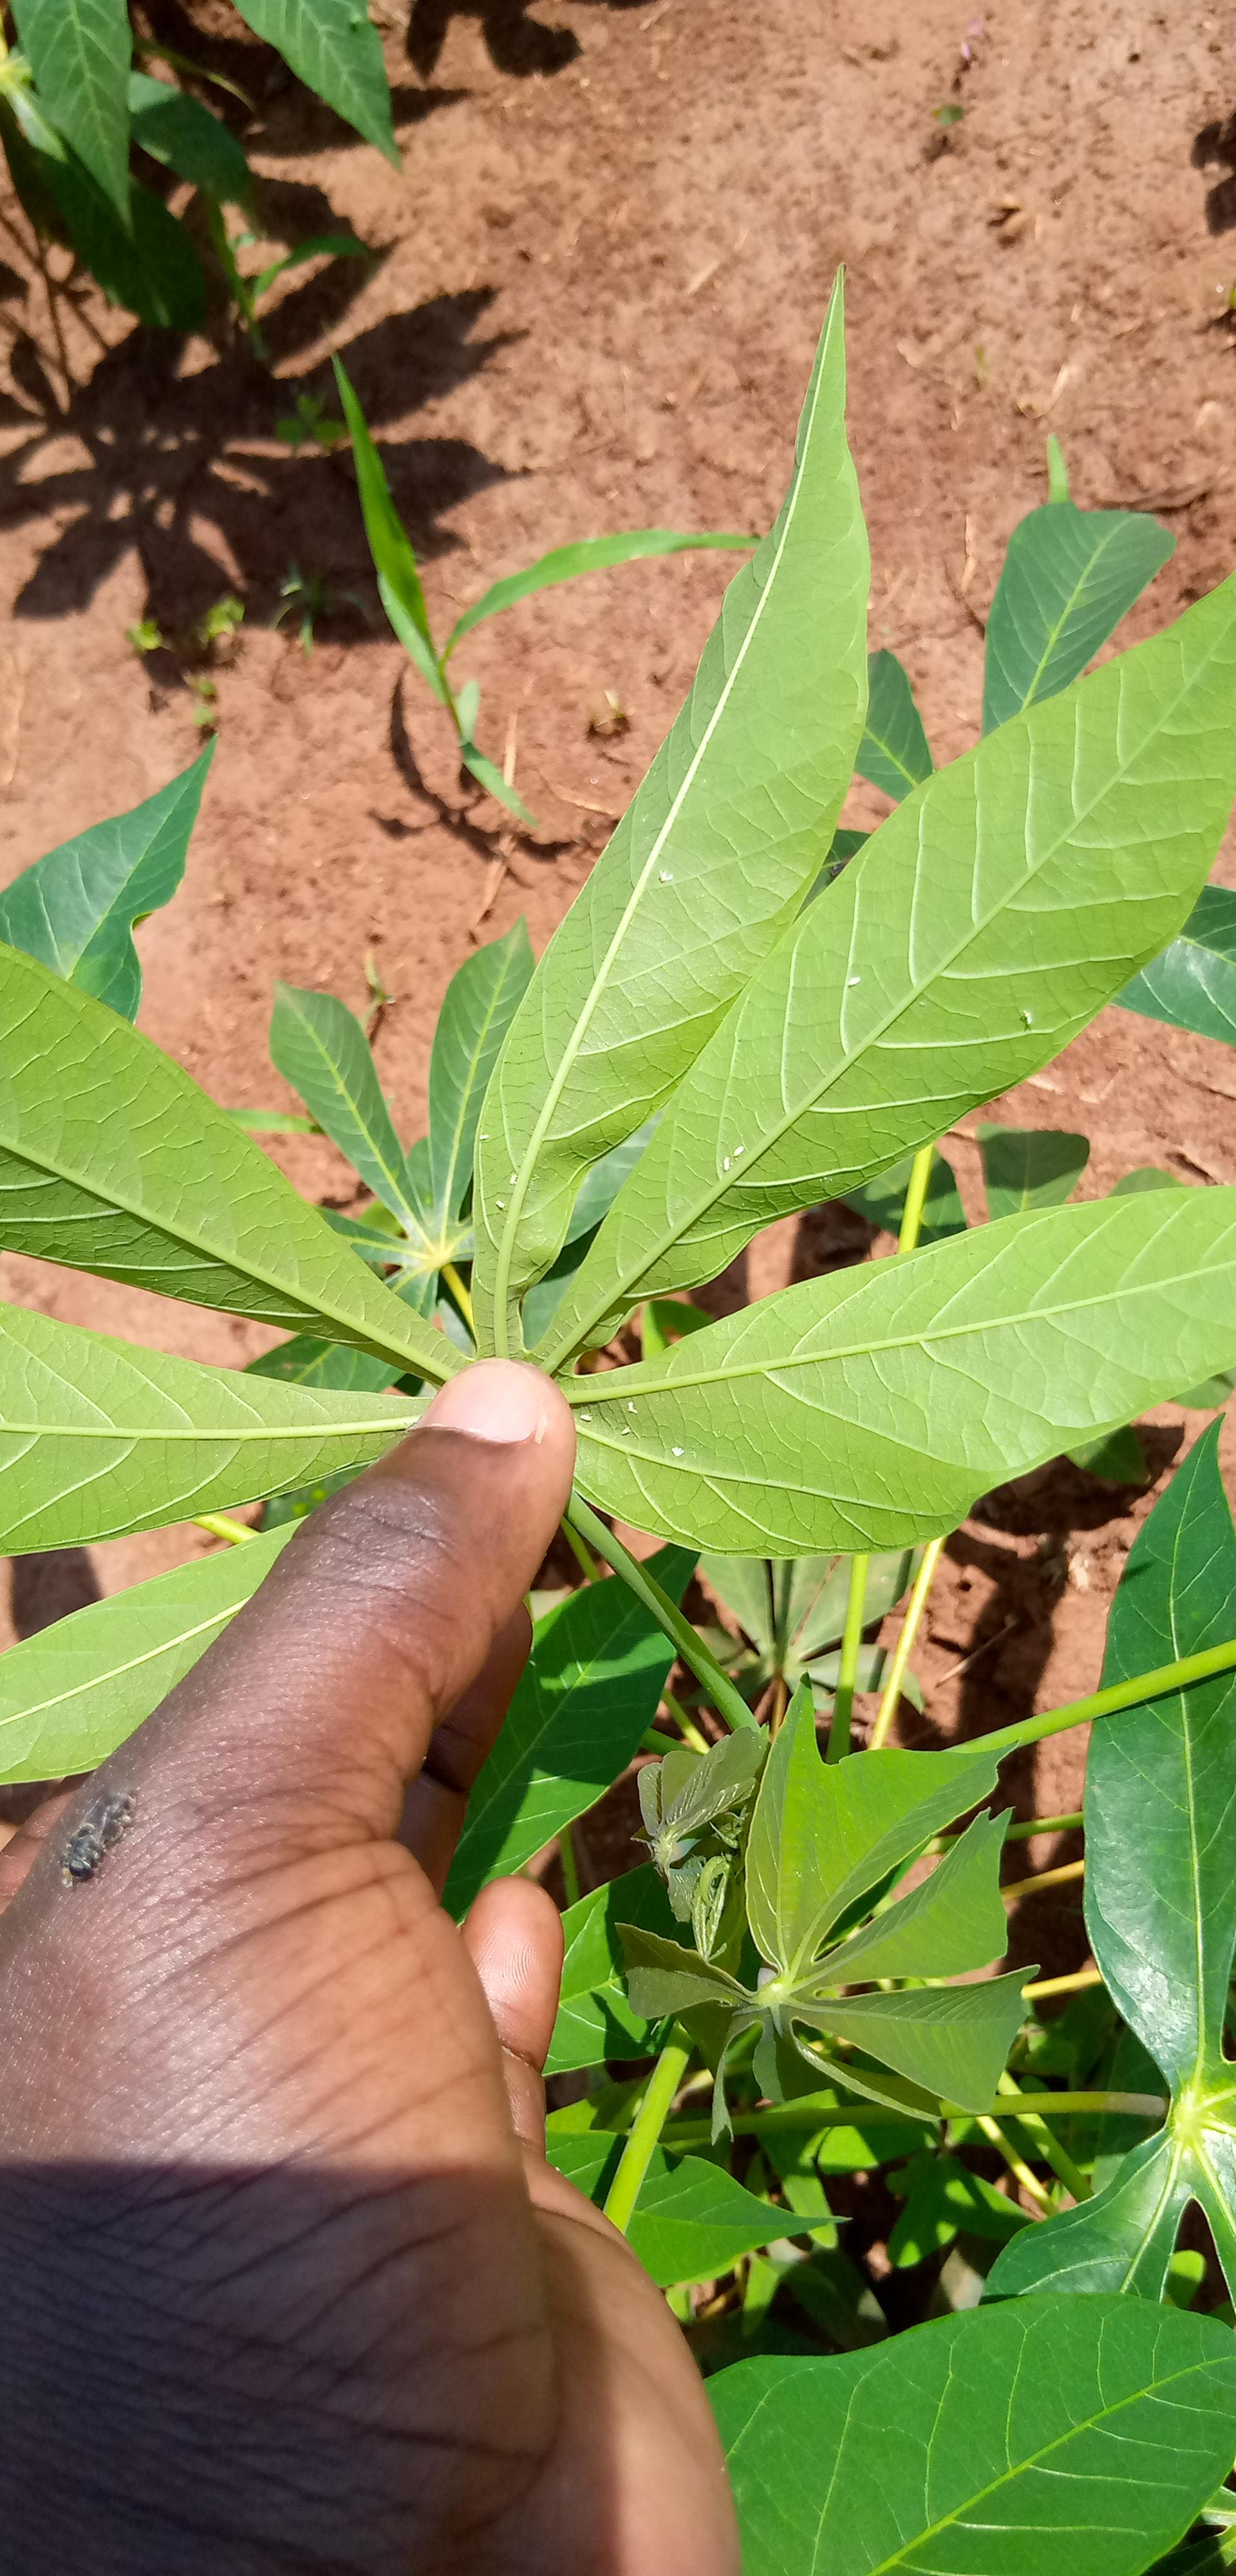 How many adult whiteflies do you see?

11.